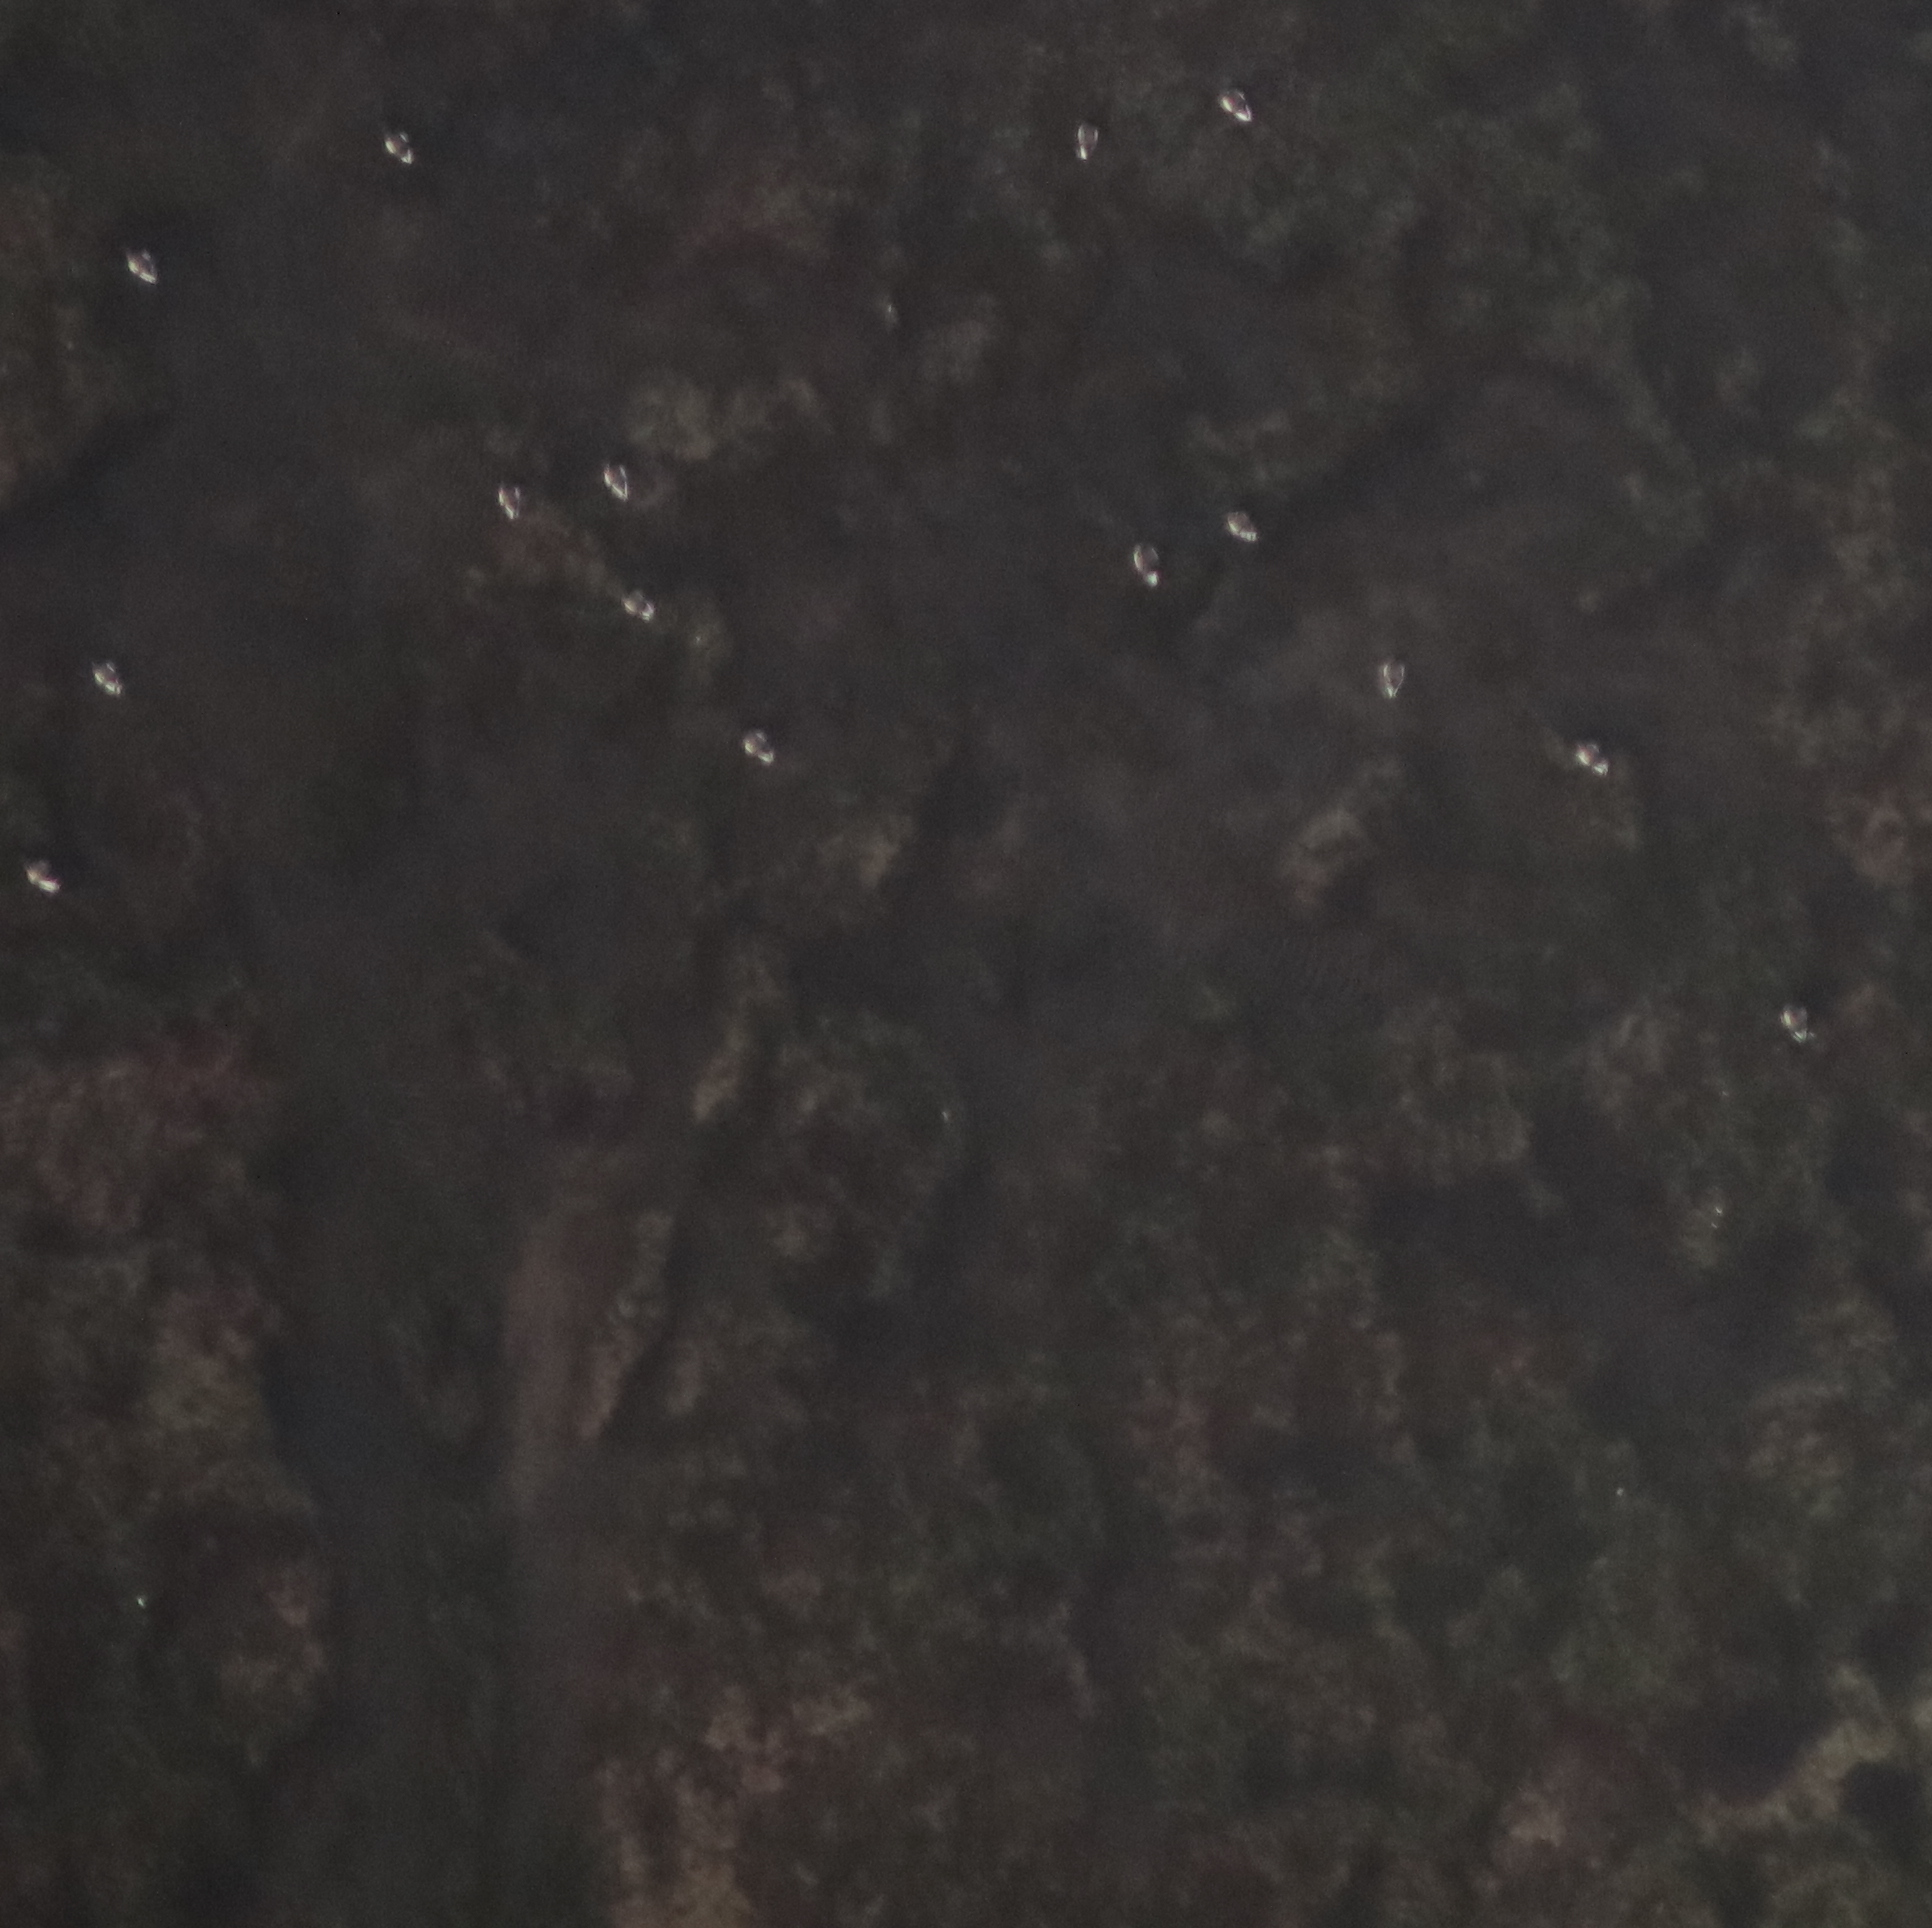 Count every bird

15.